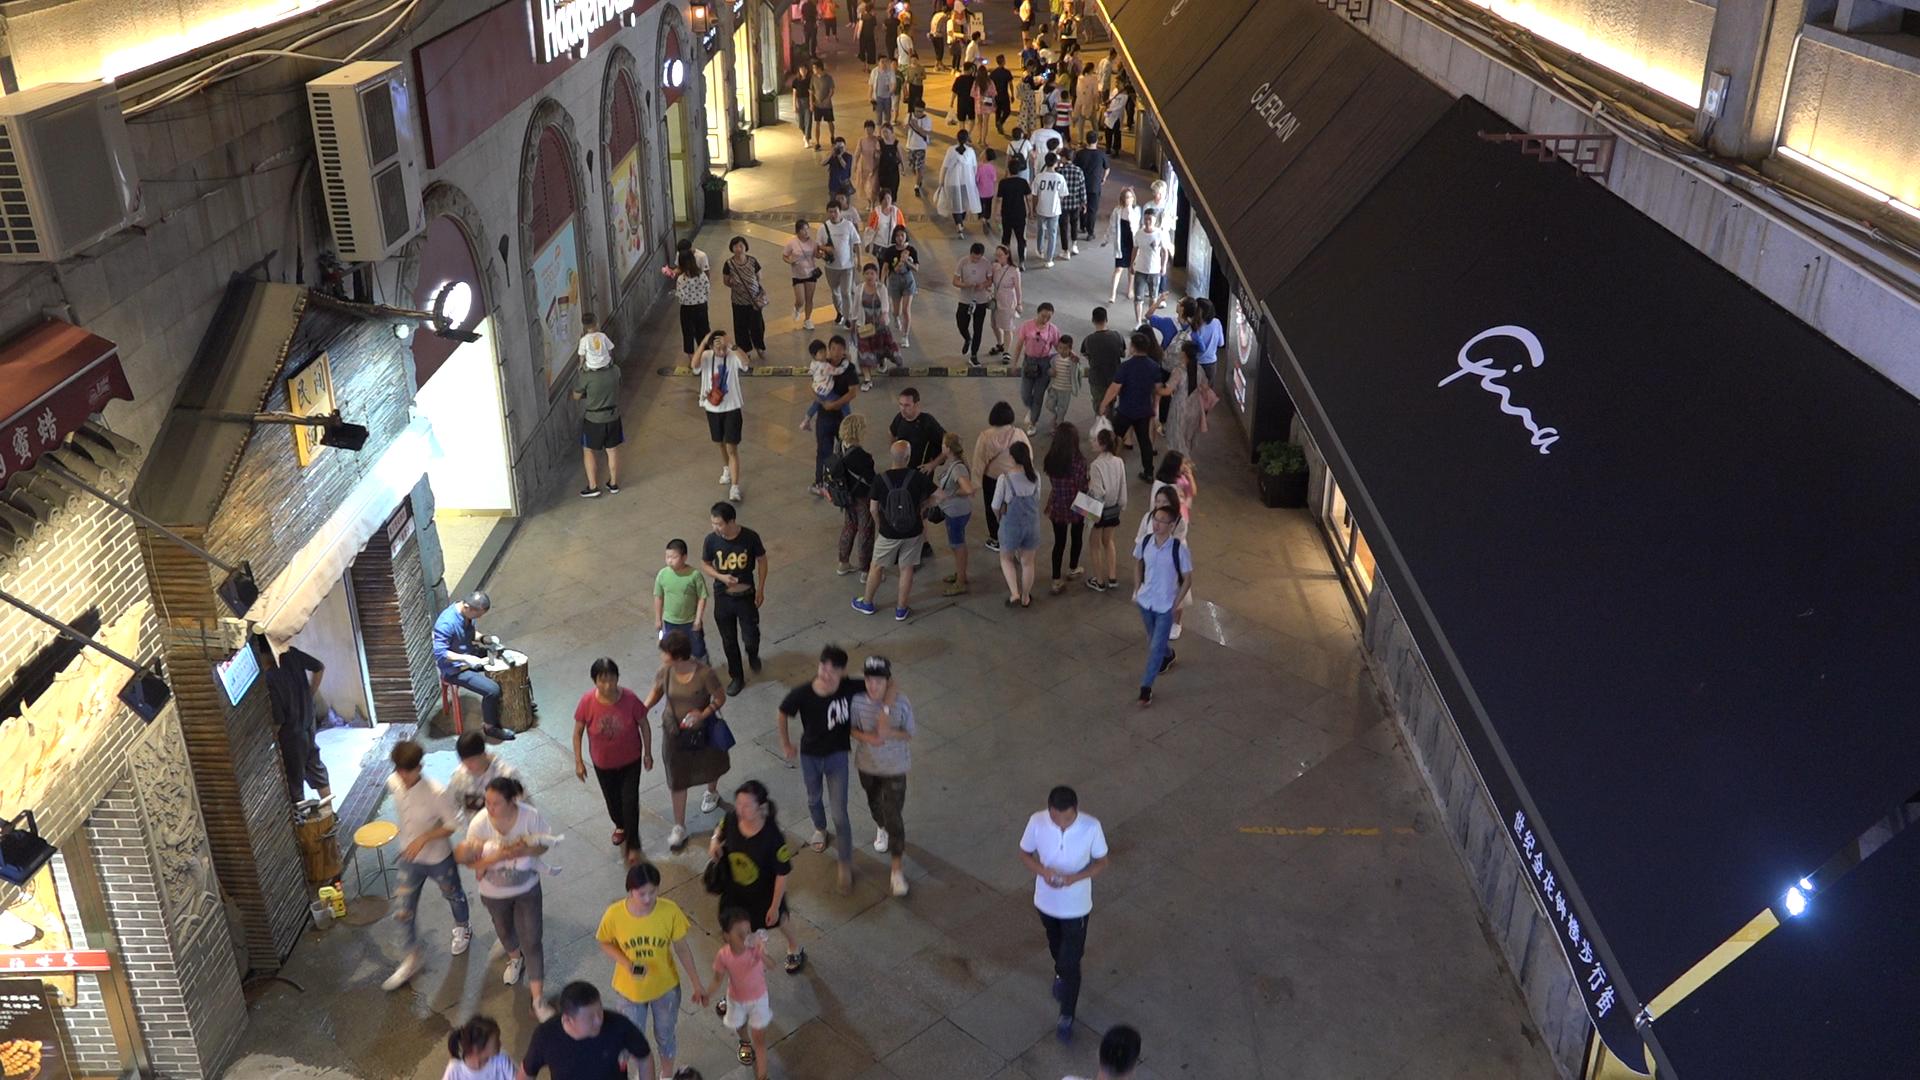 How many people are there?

98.